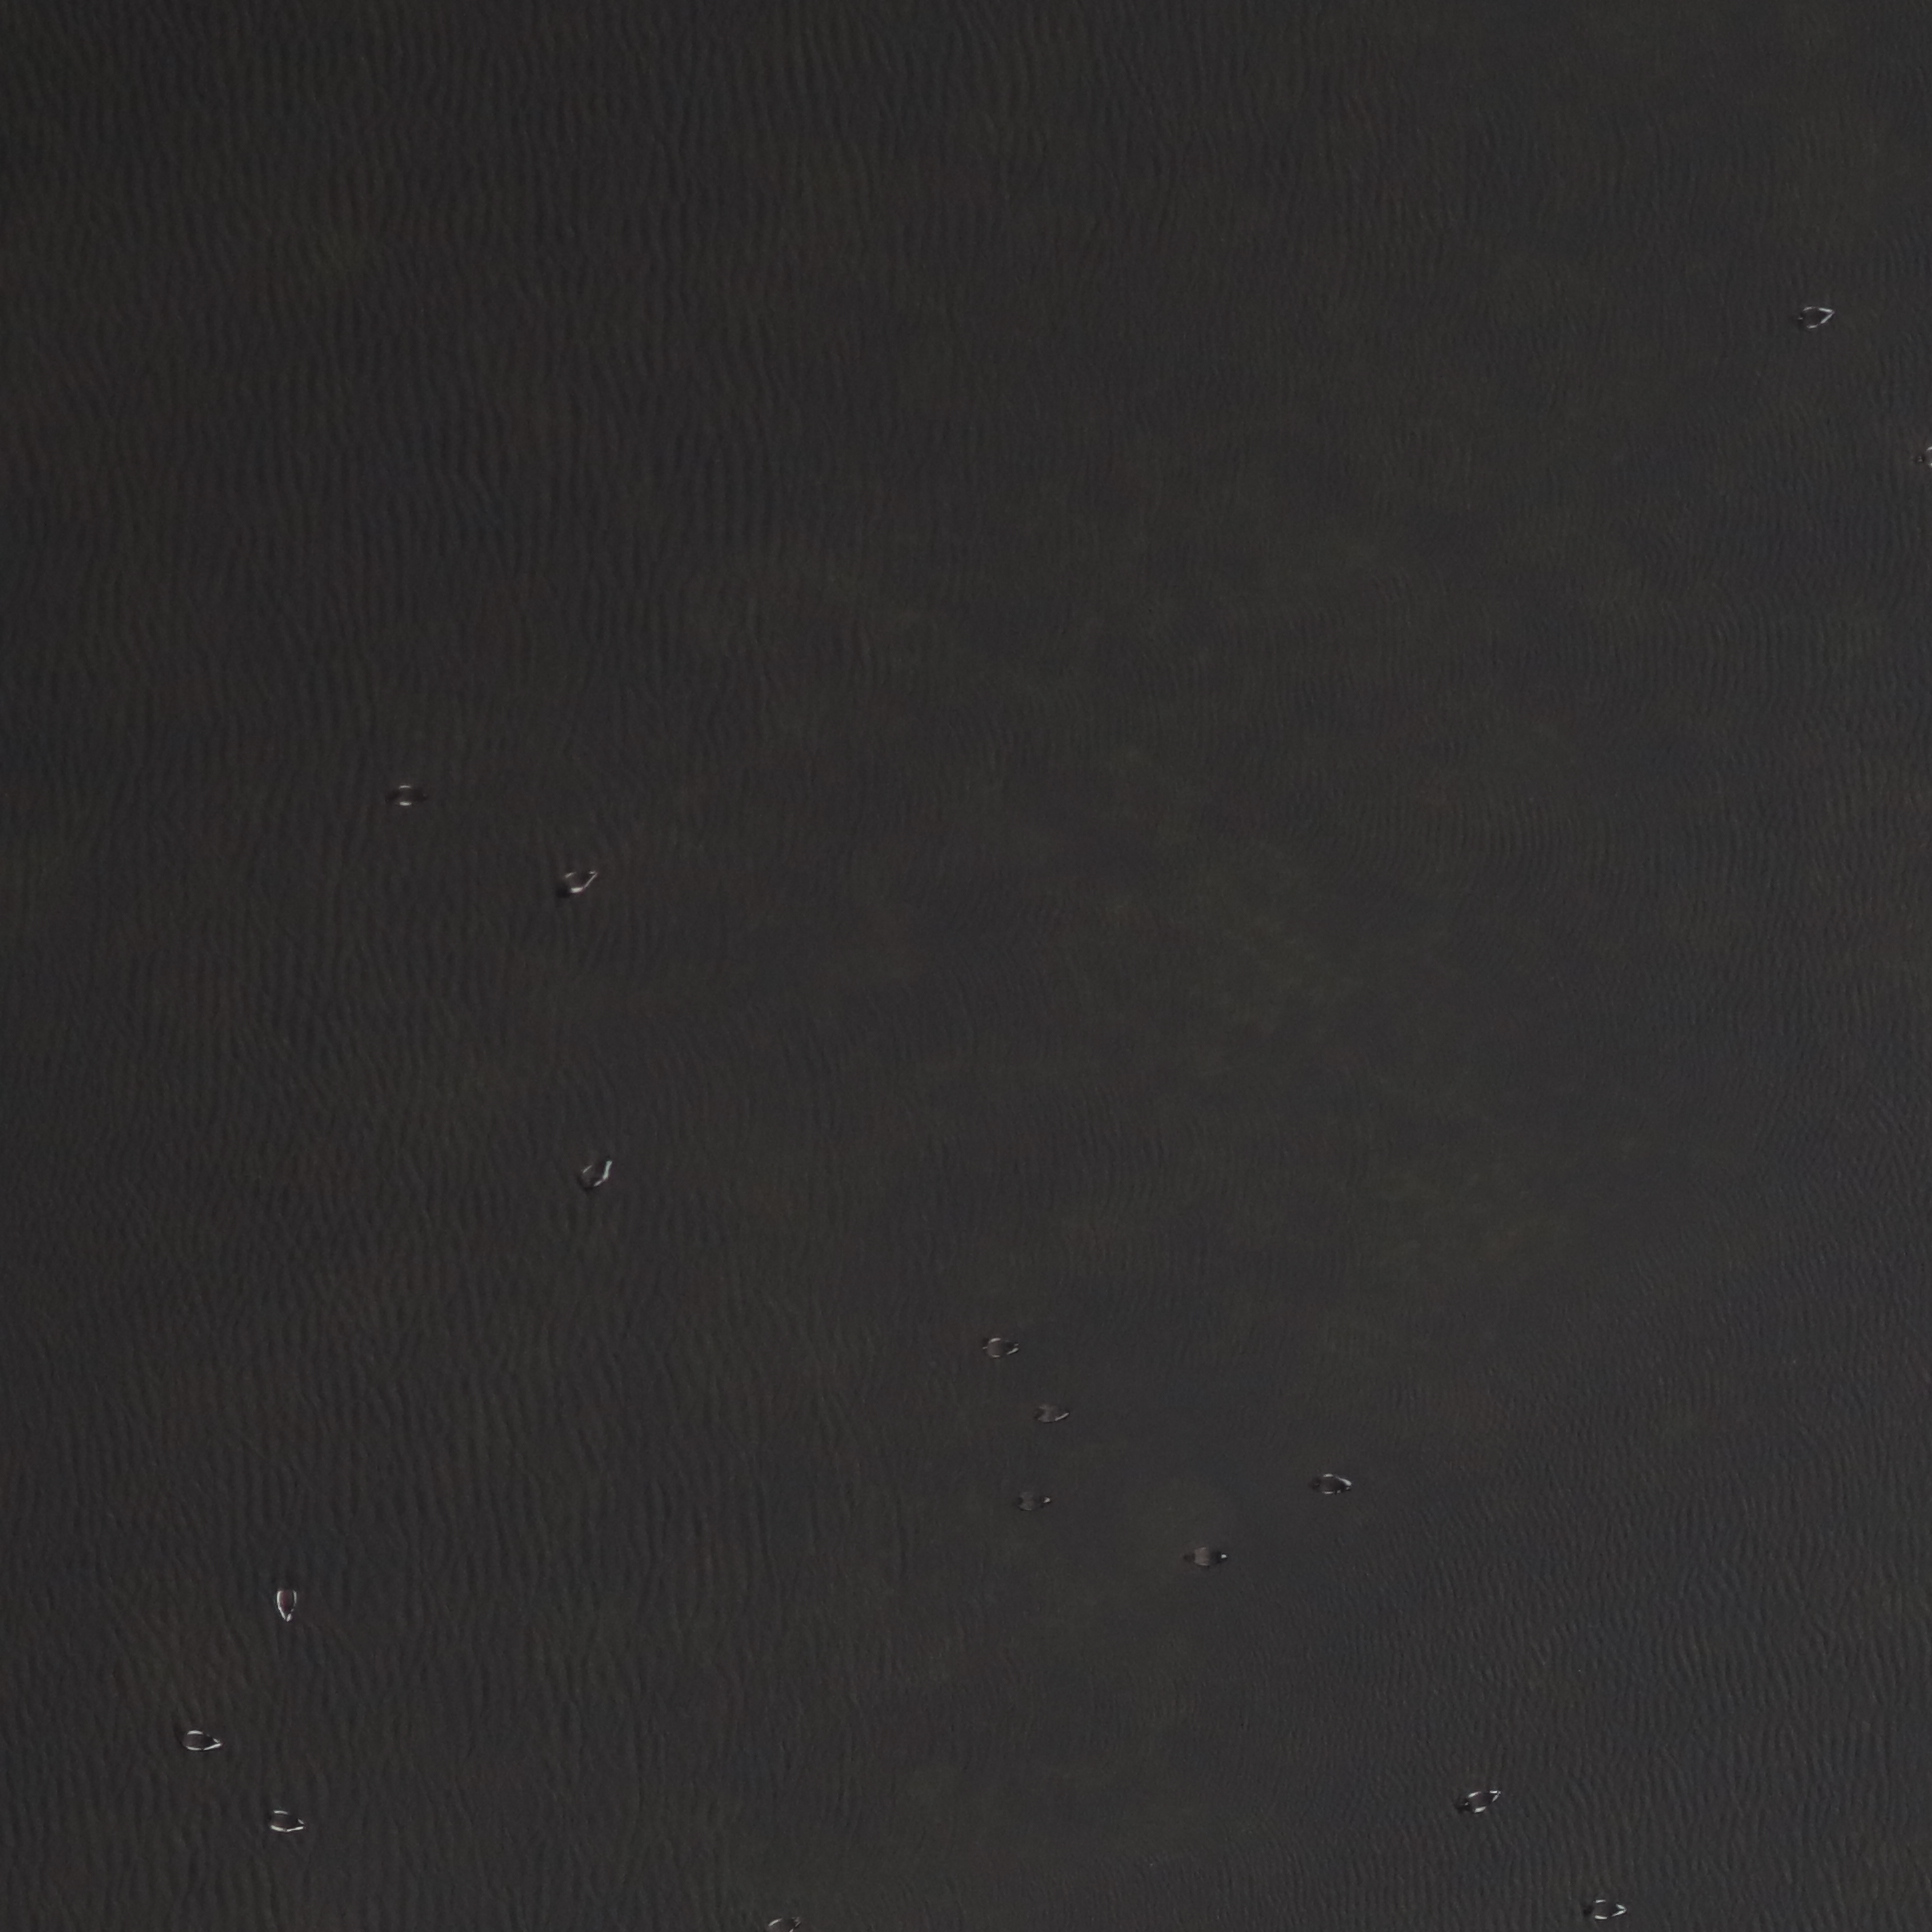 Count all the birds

15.